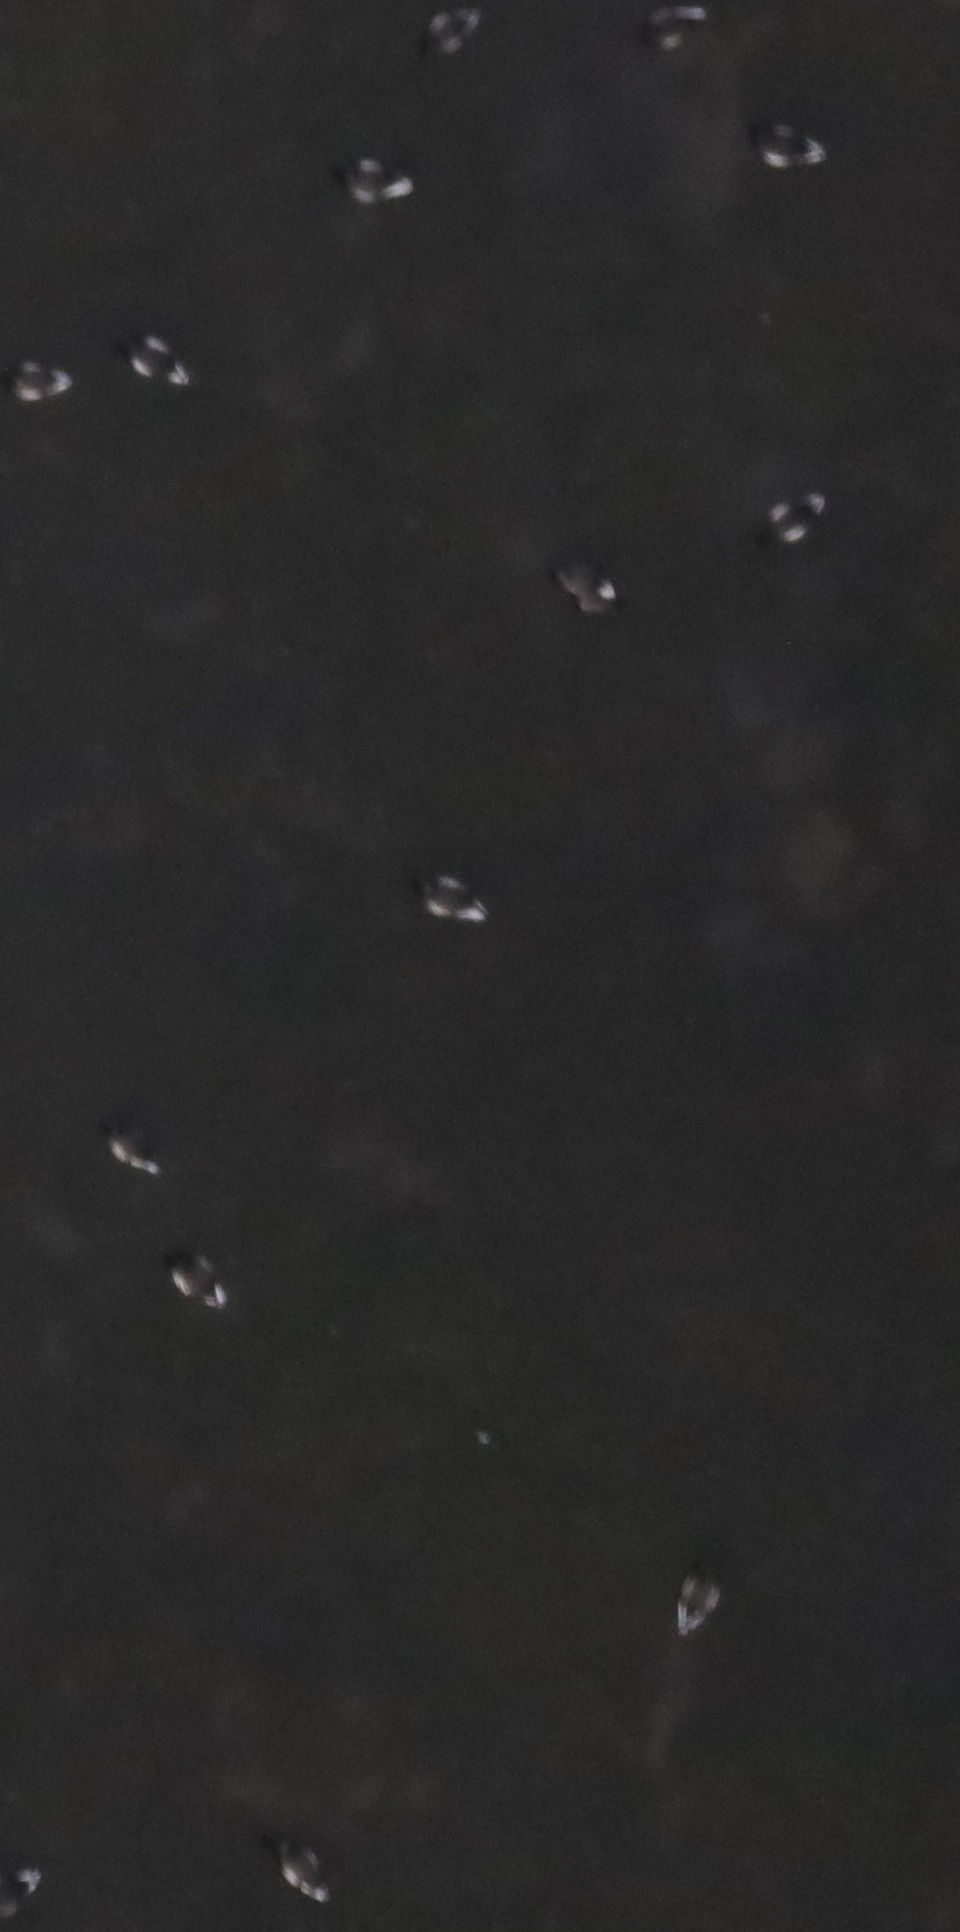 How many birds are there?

14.